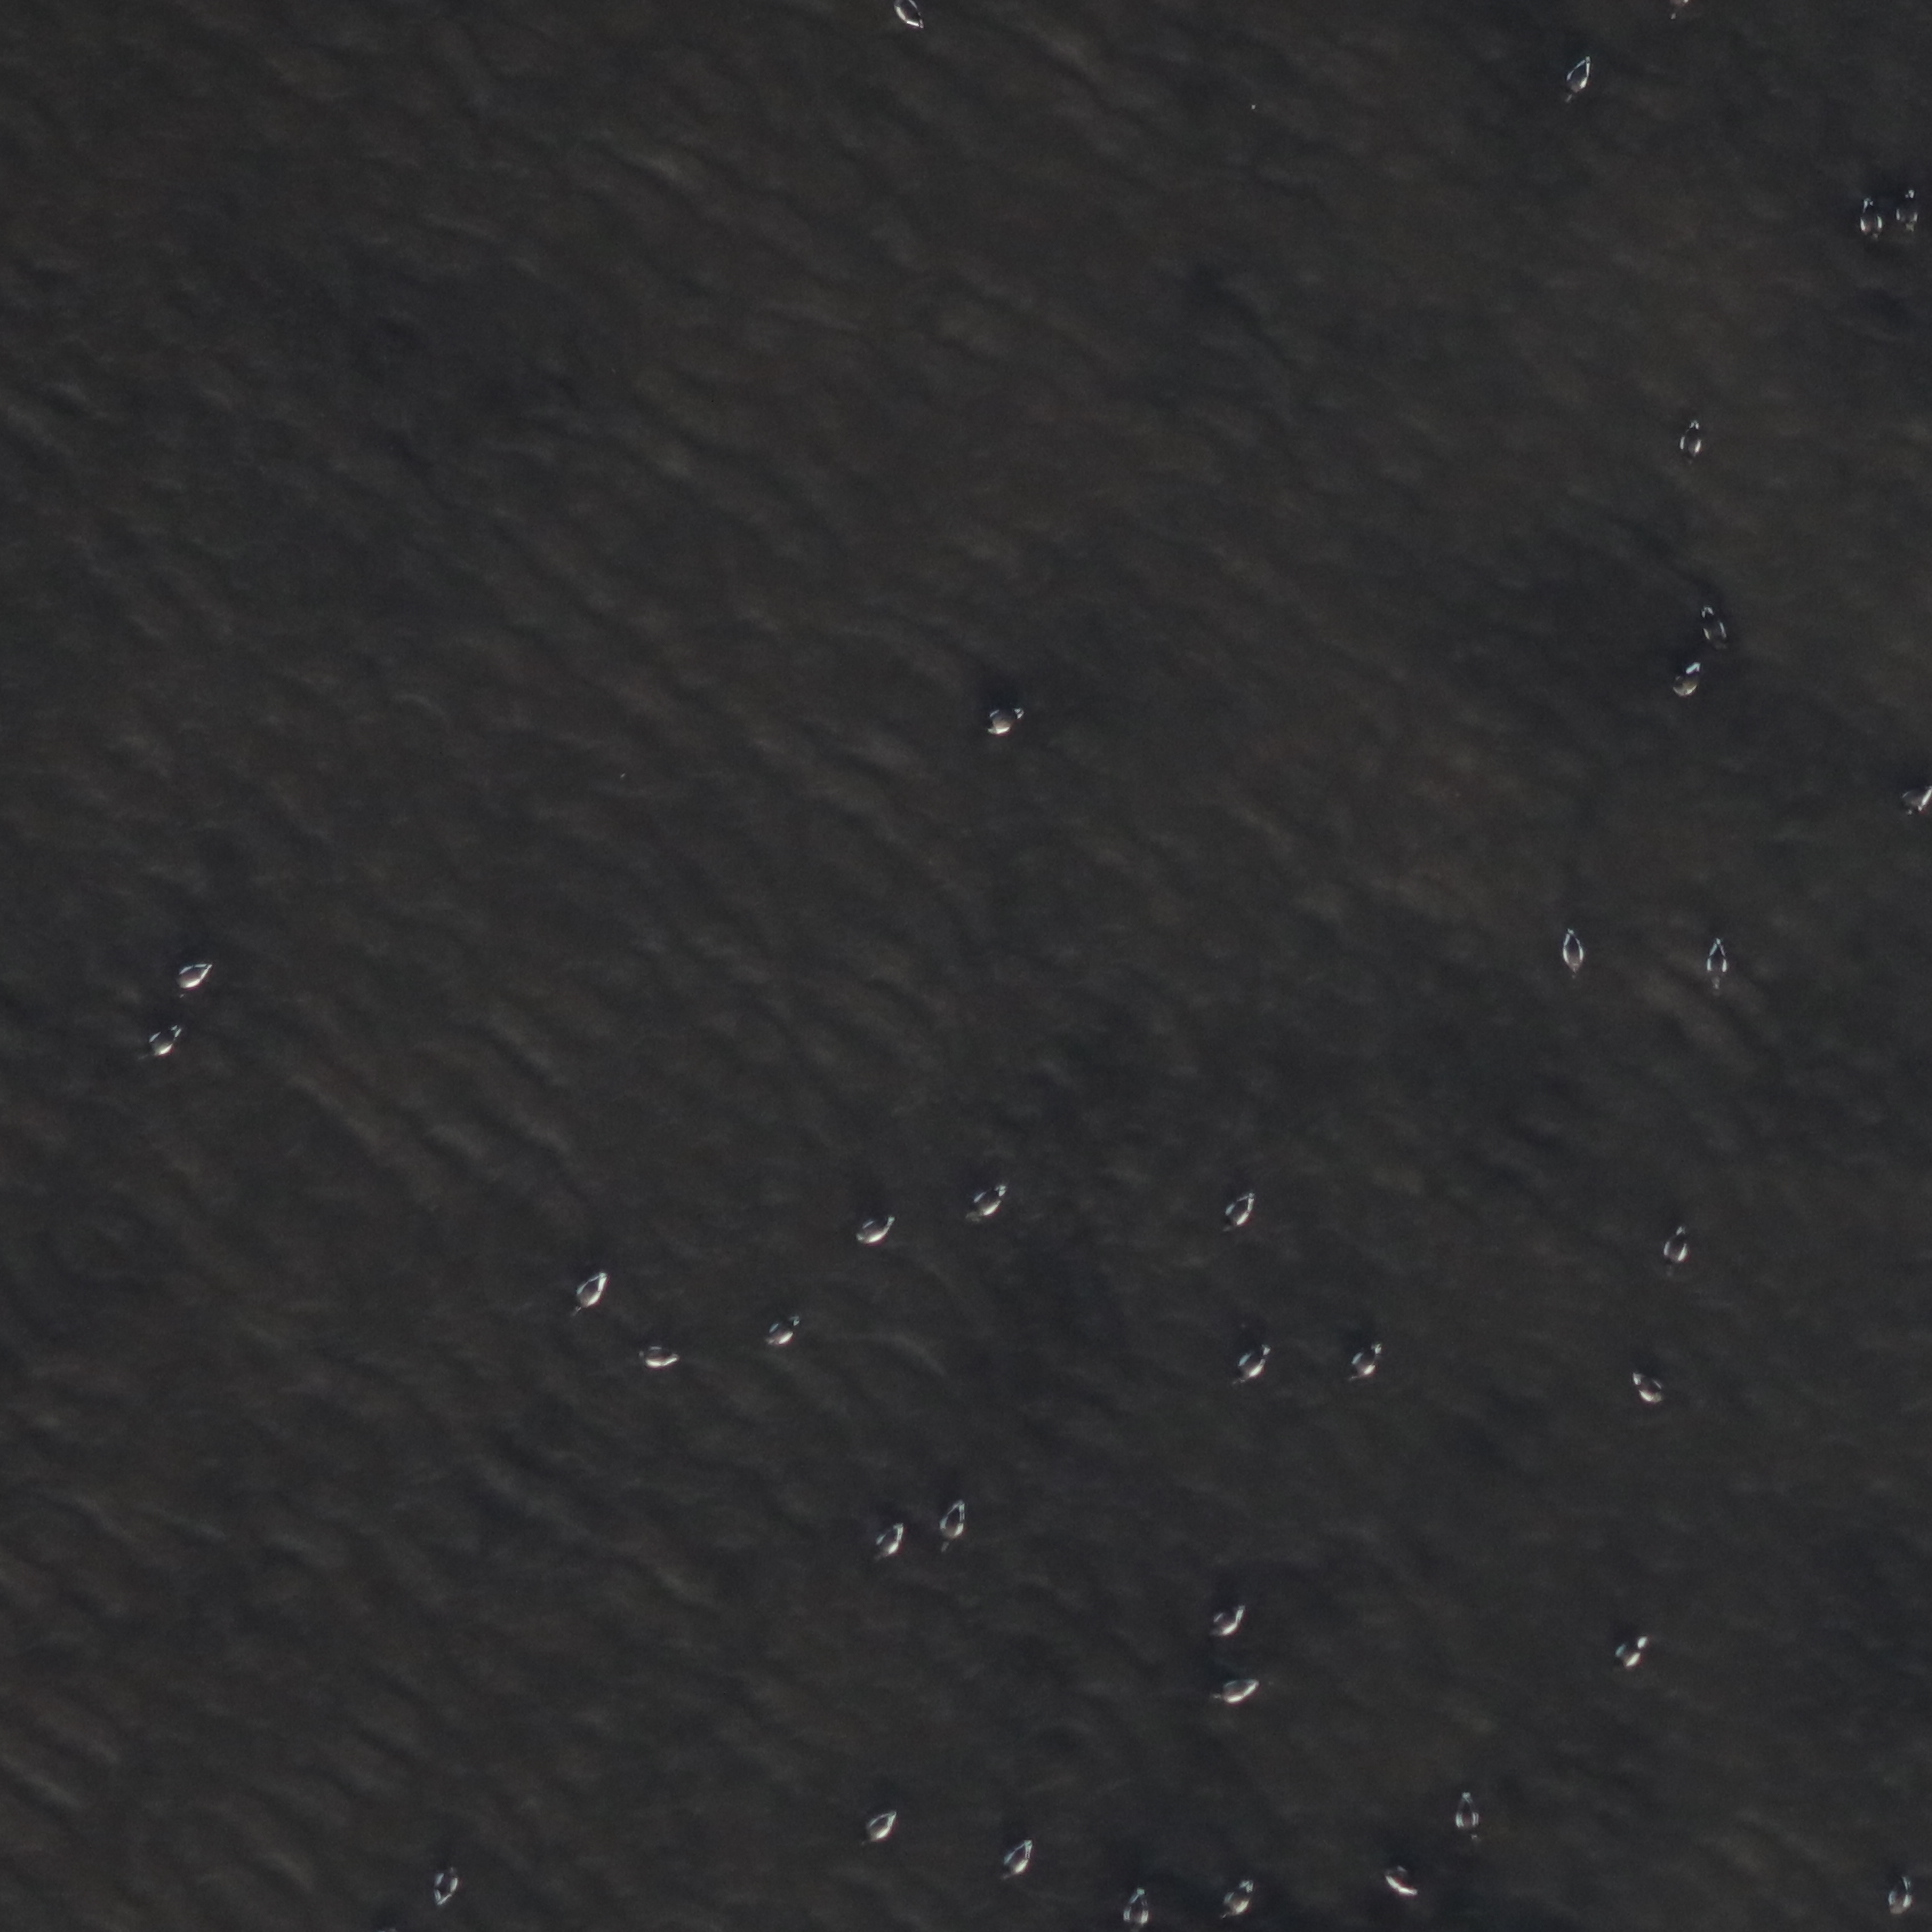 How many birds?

36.